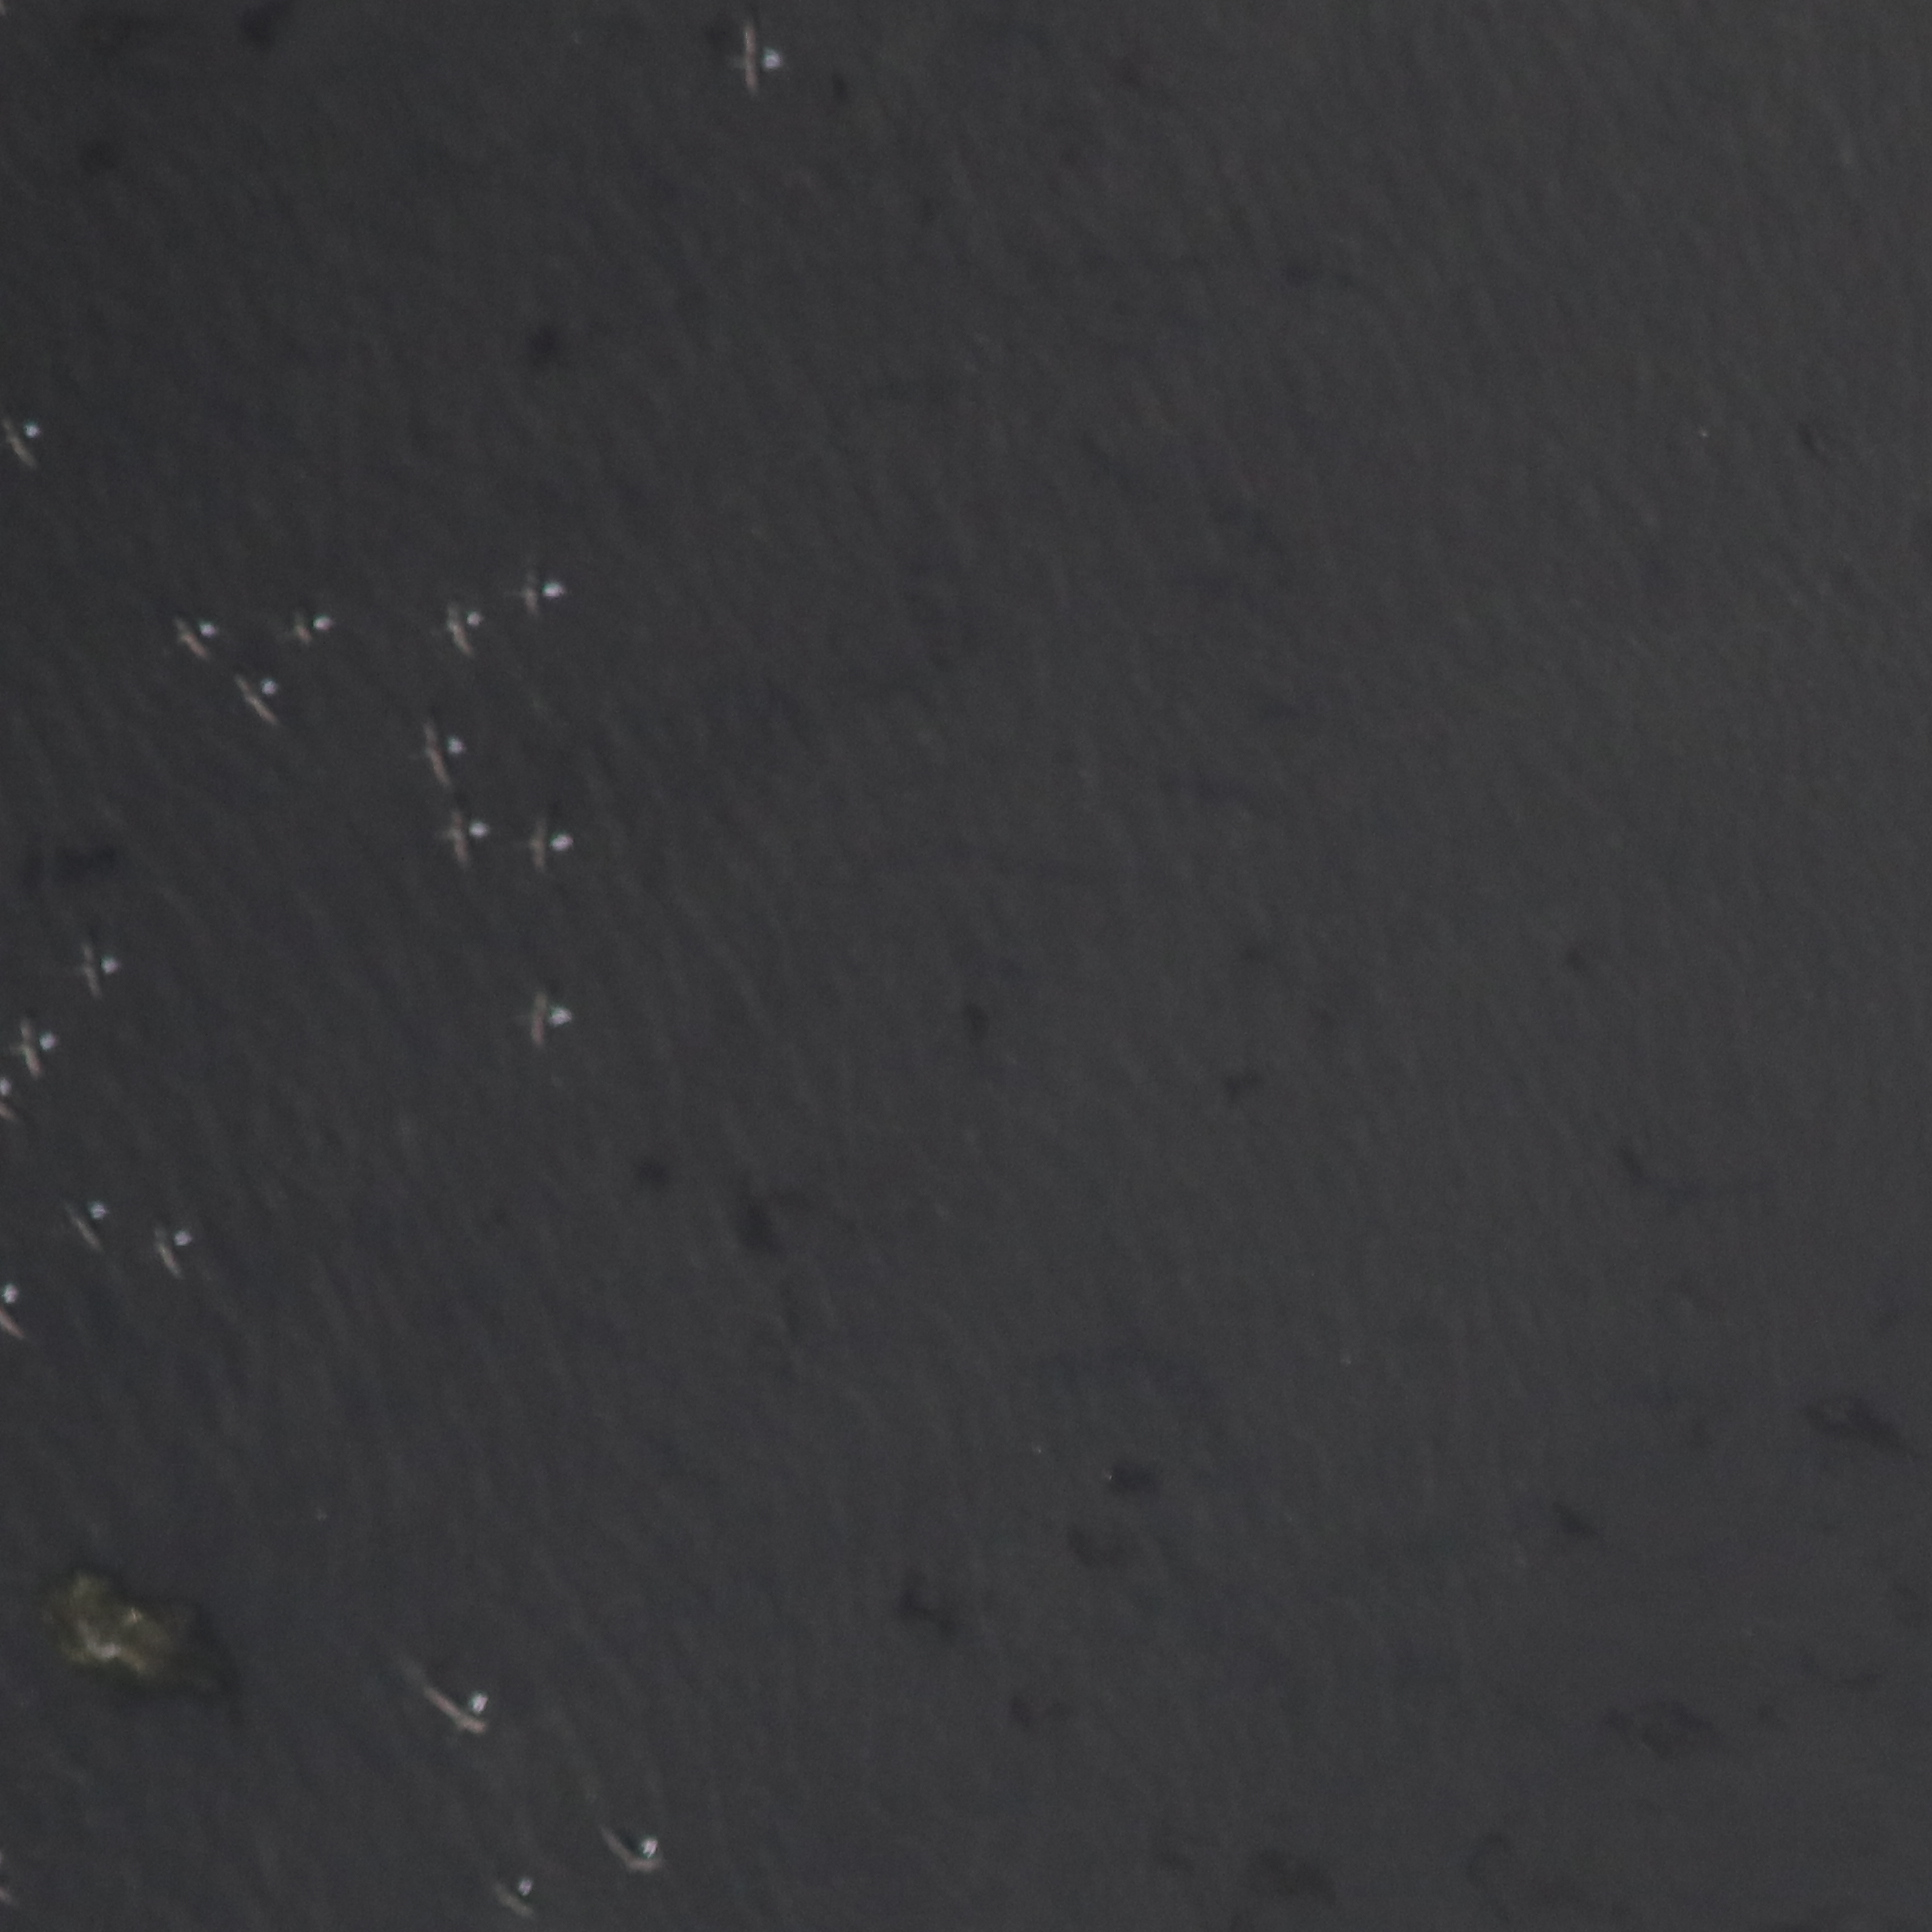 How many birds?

18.